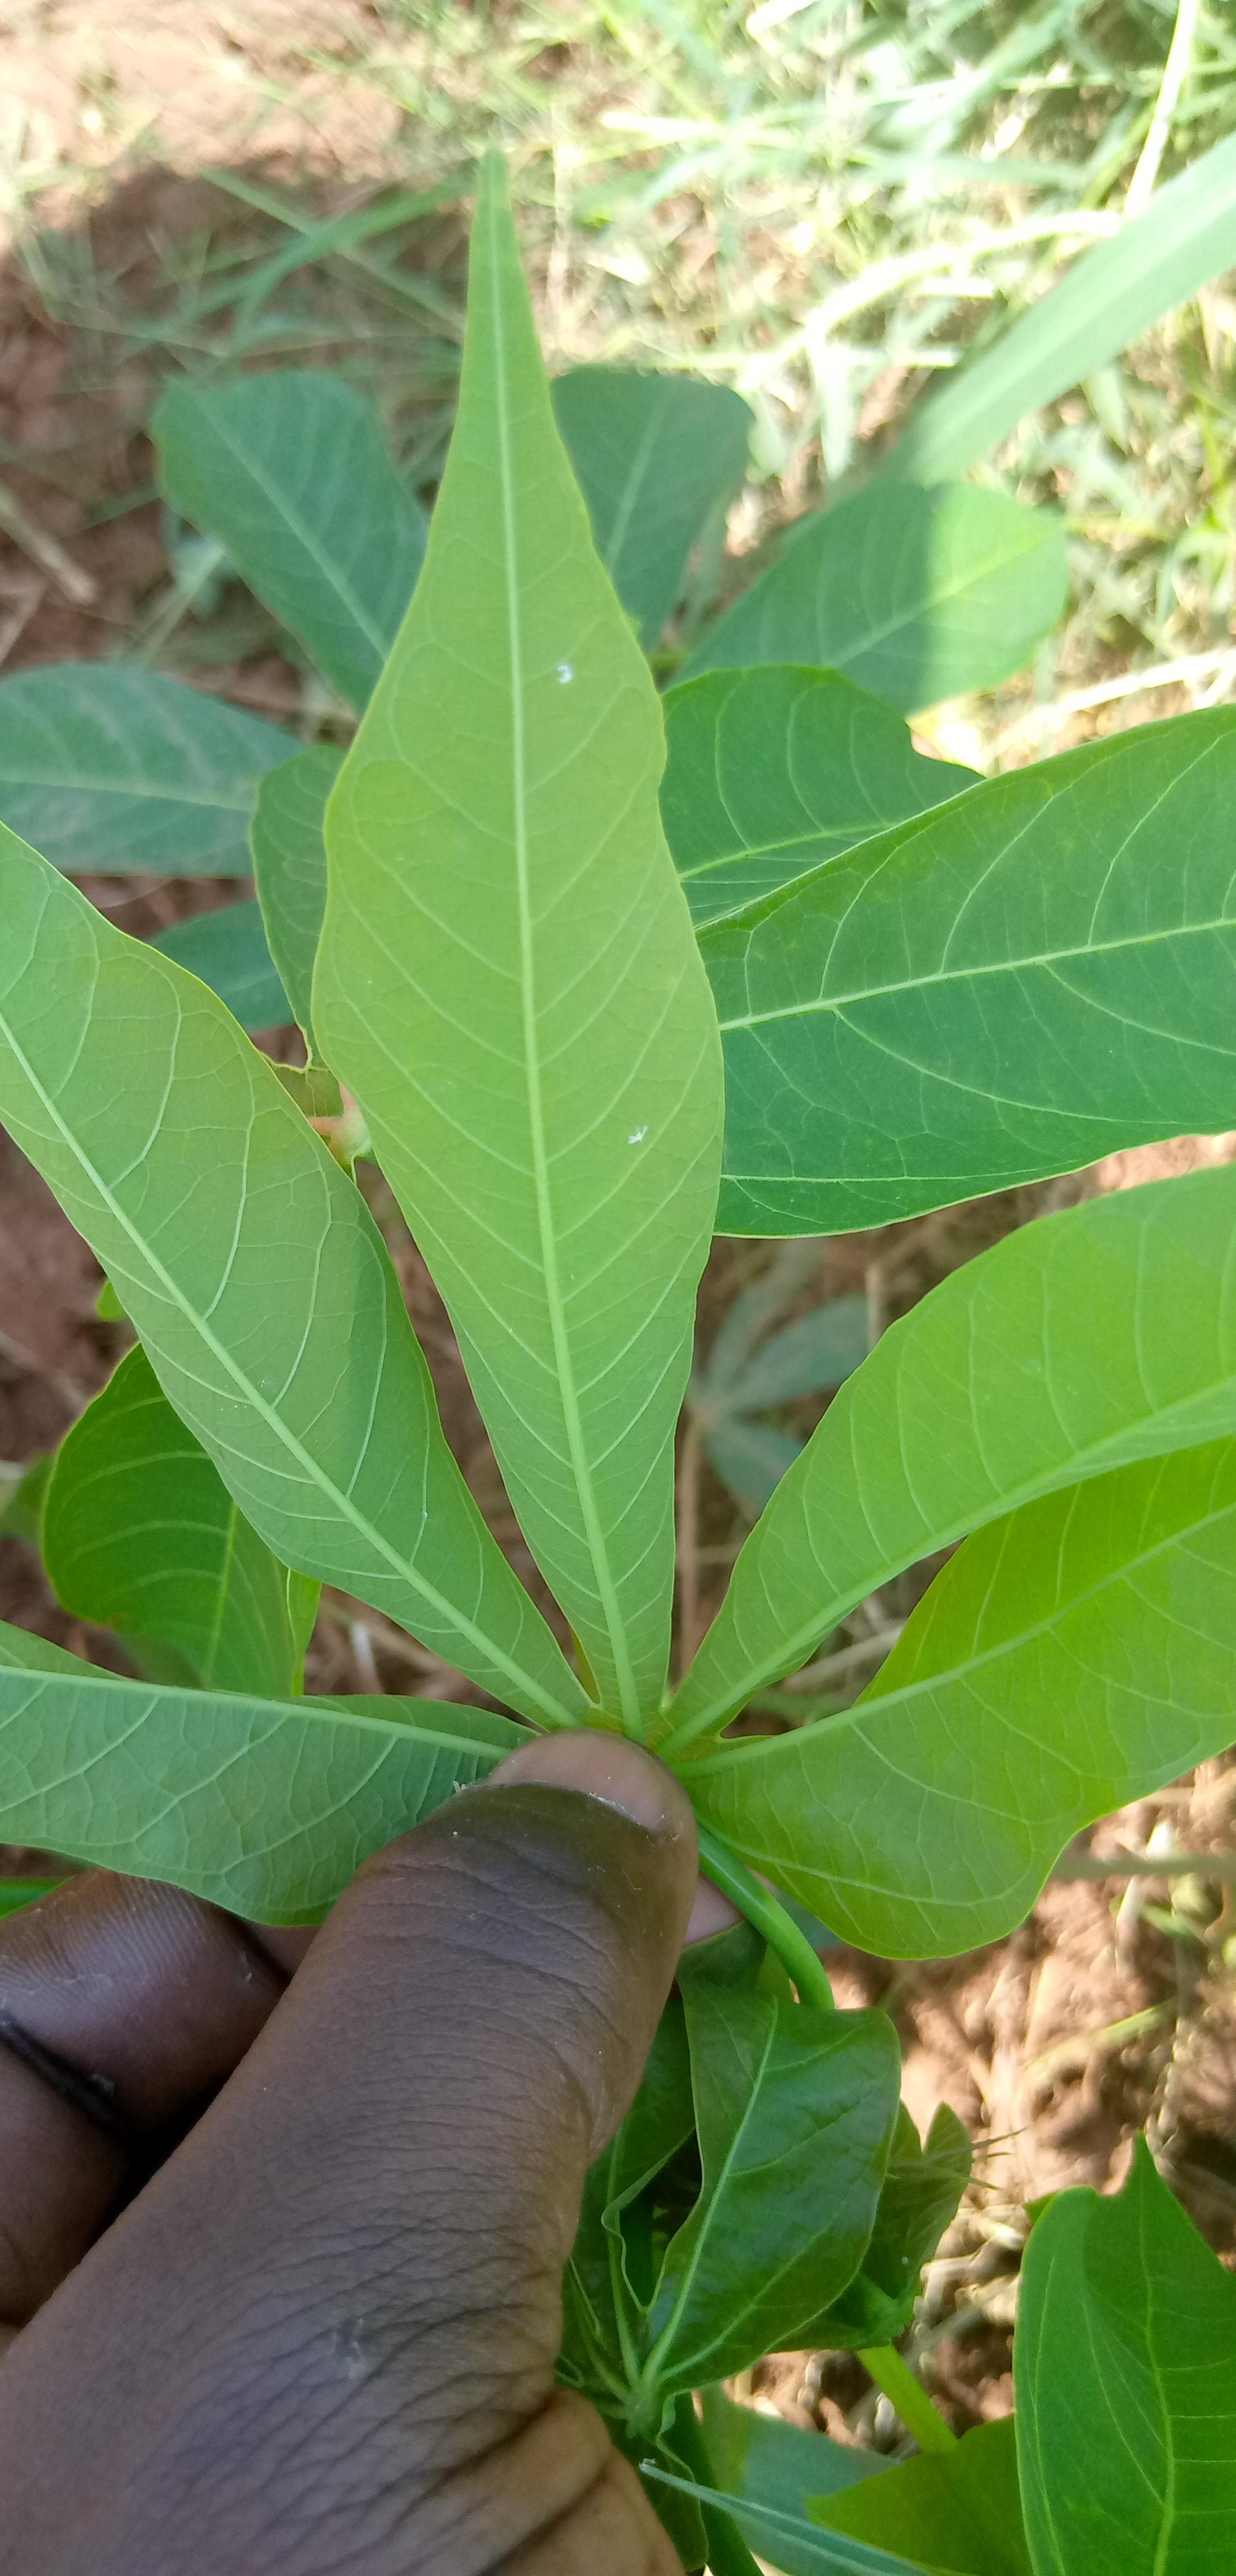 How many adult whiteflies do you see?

2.